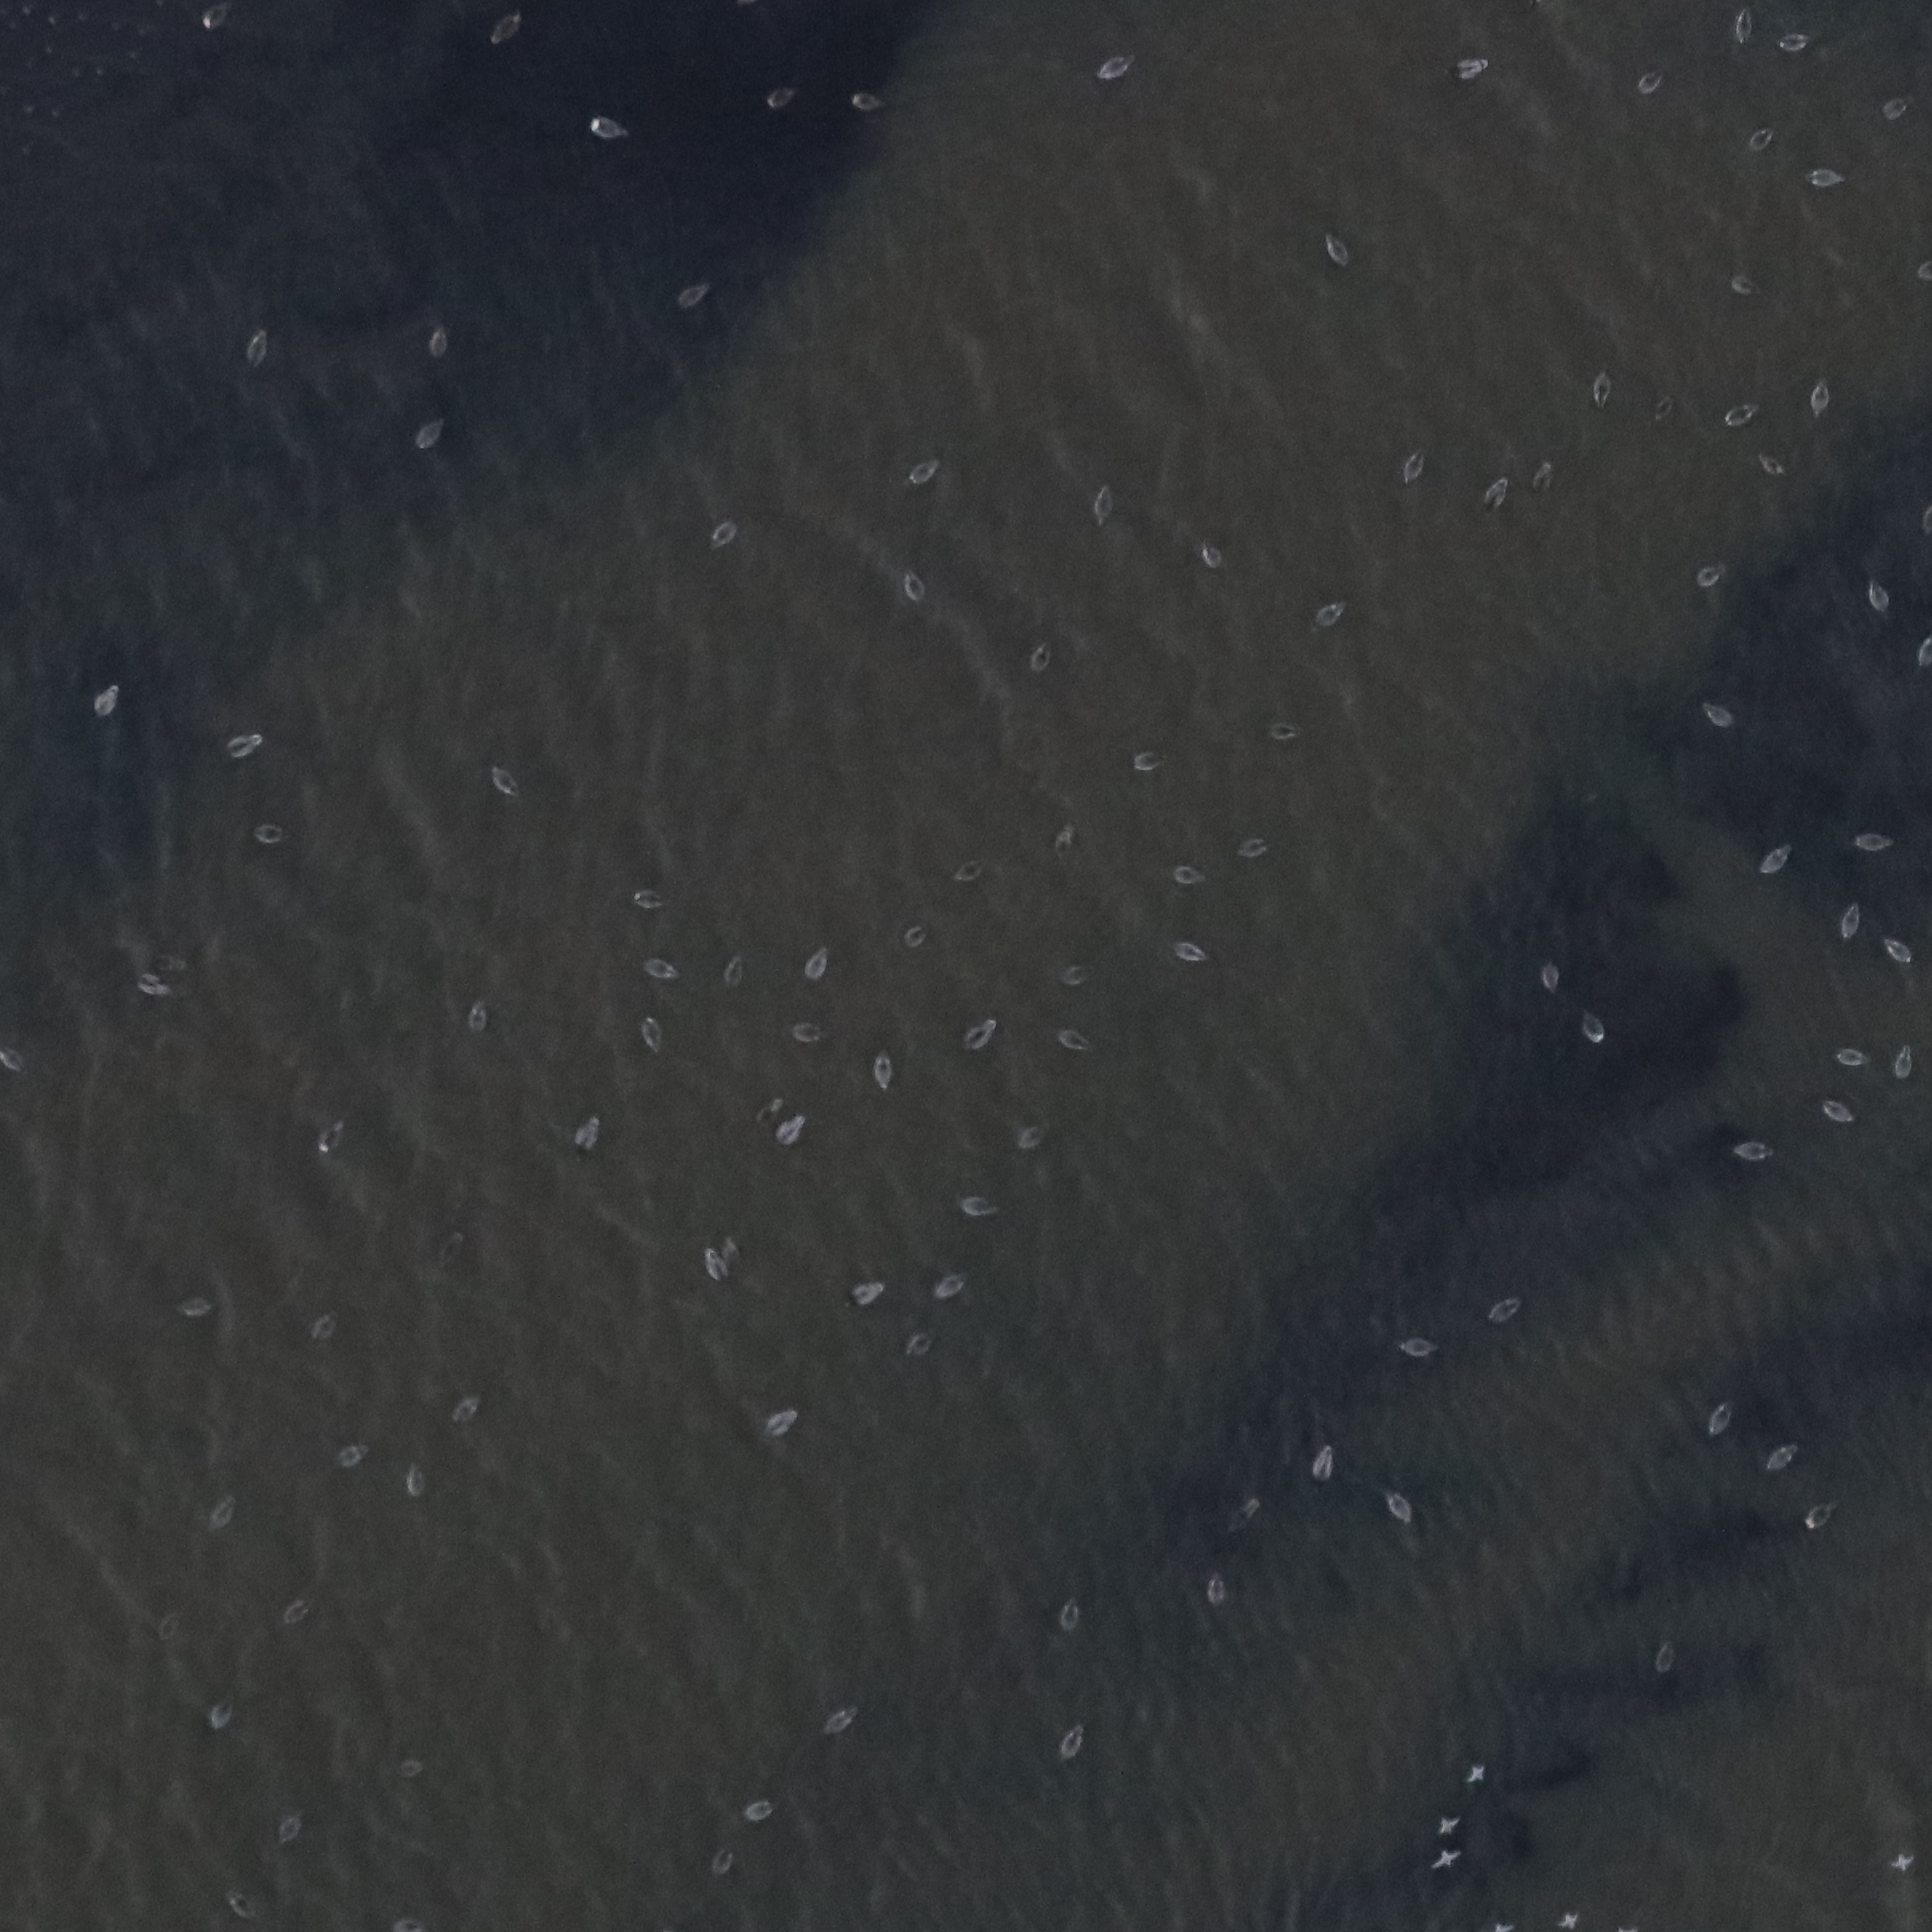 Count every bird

121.